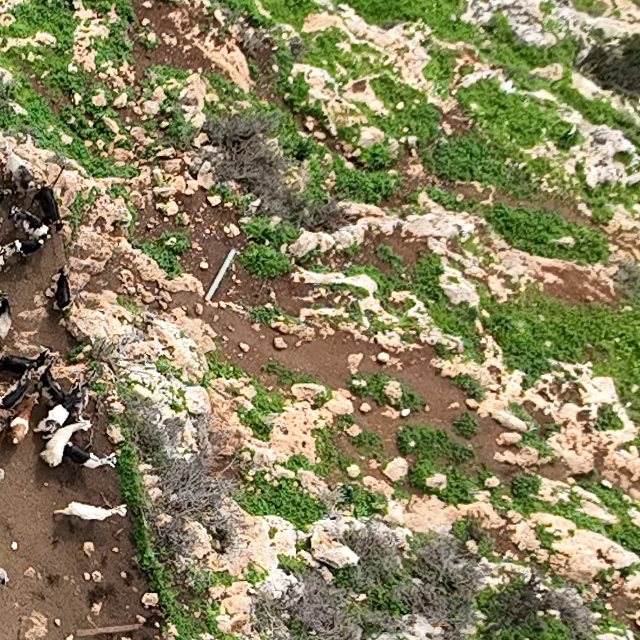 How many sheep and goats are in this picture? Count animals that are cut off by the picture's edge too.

20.